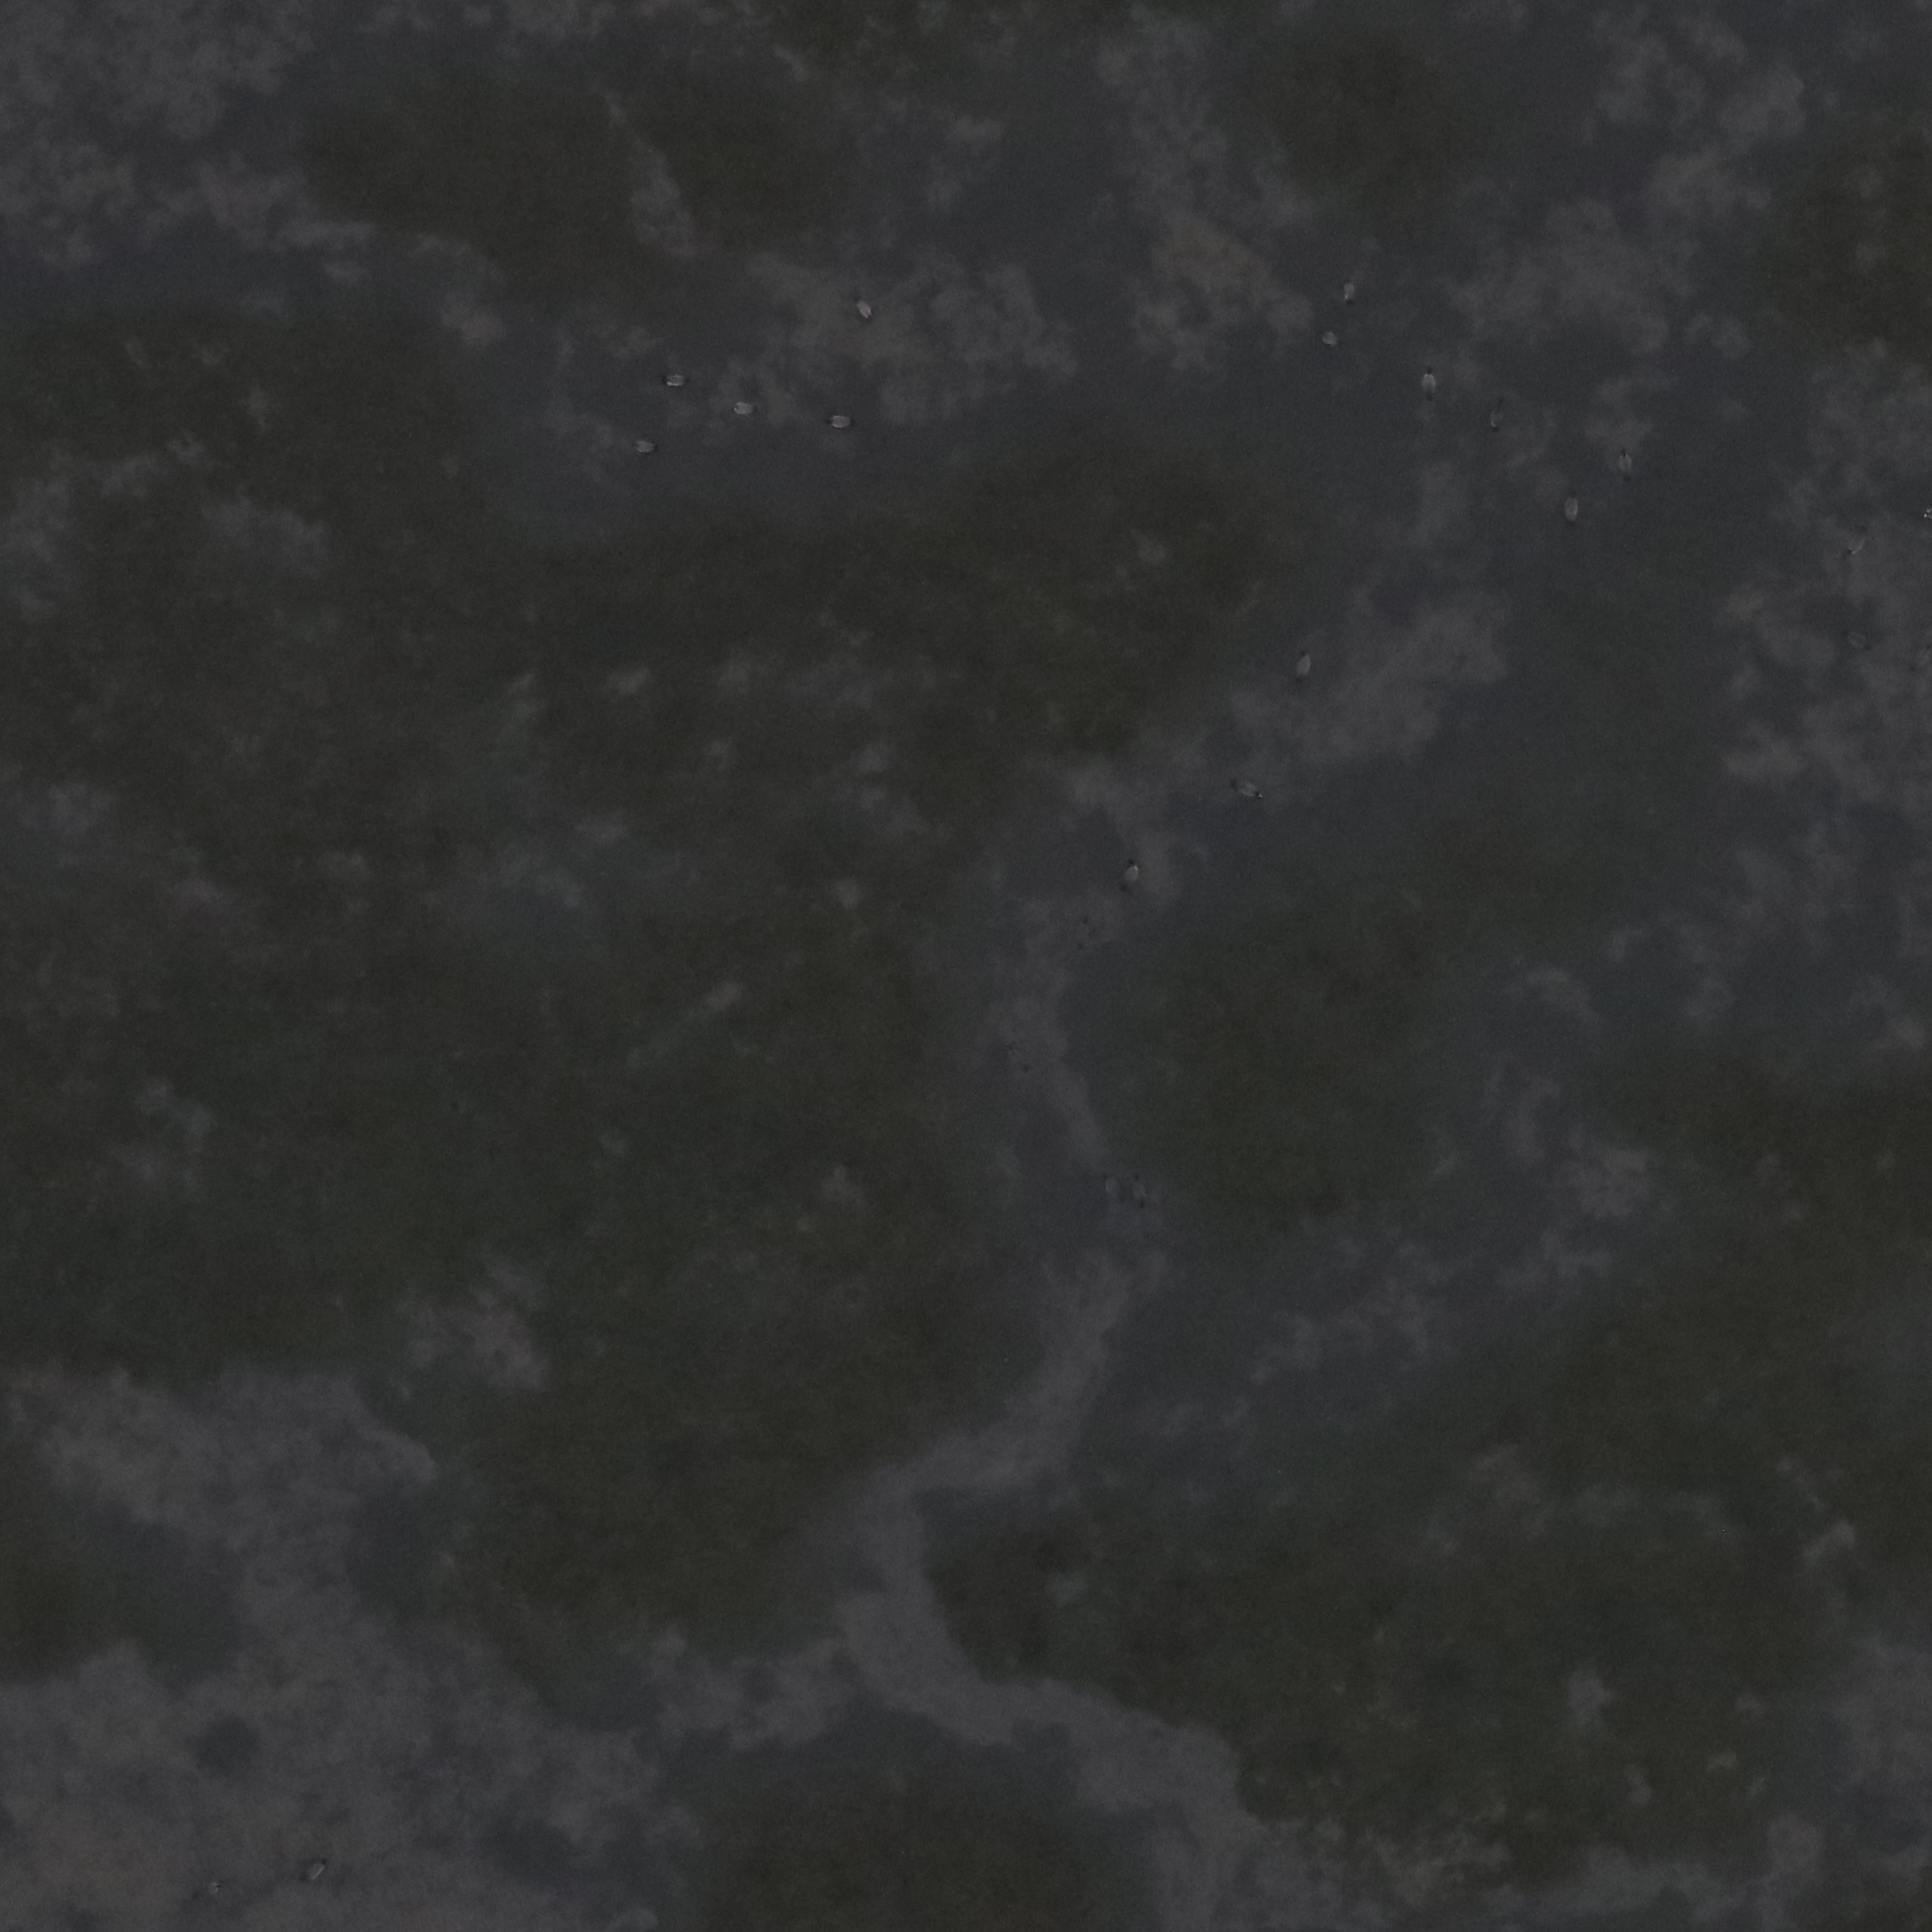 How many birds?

23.